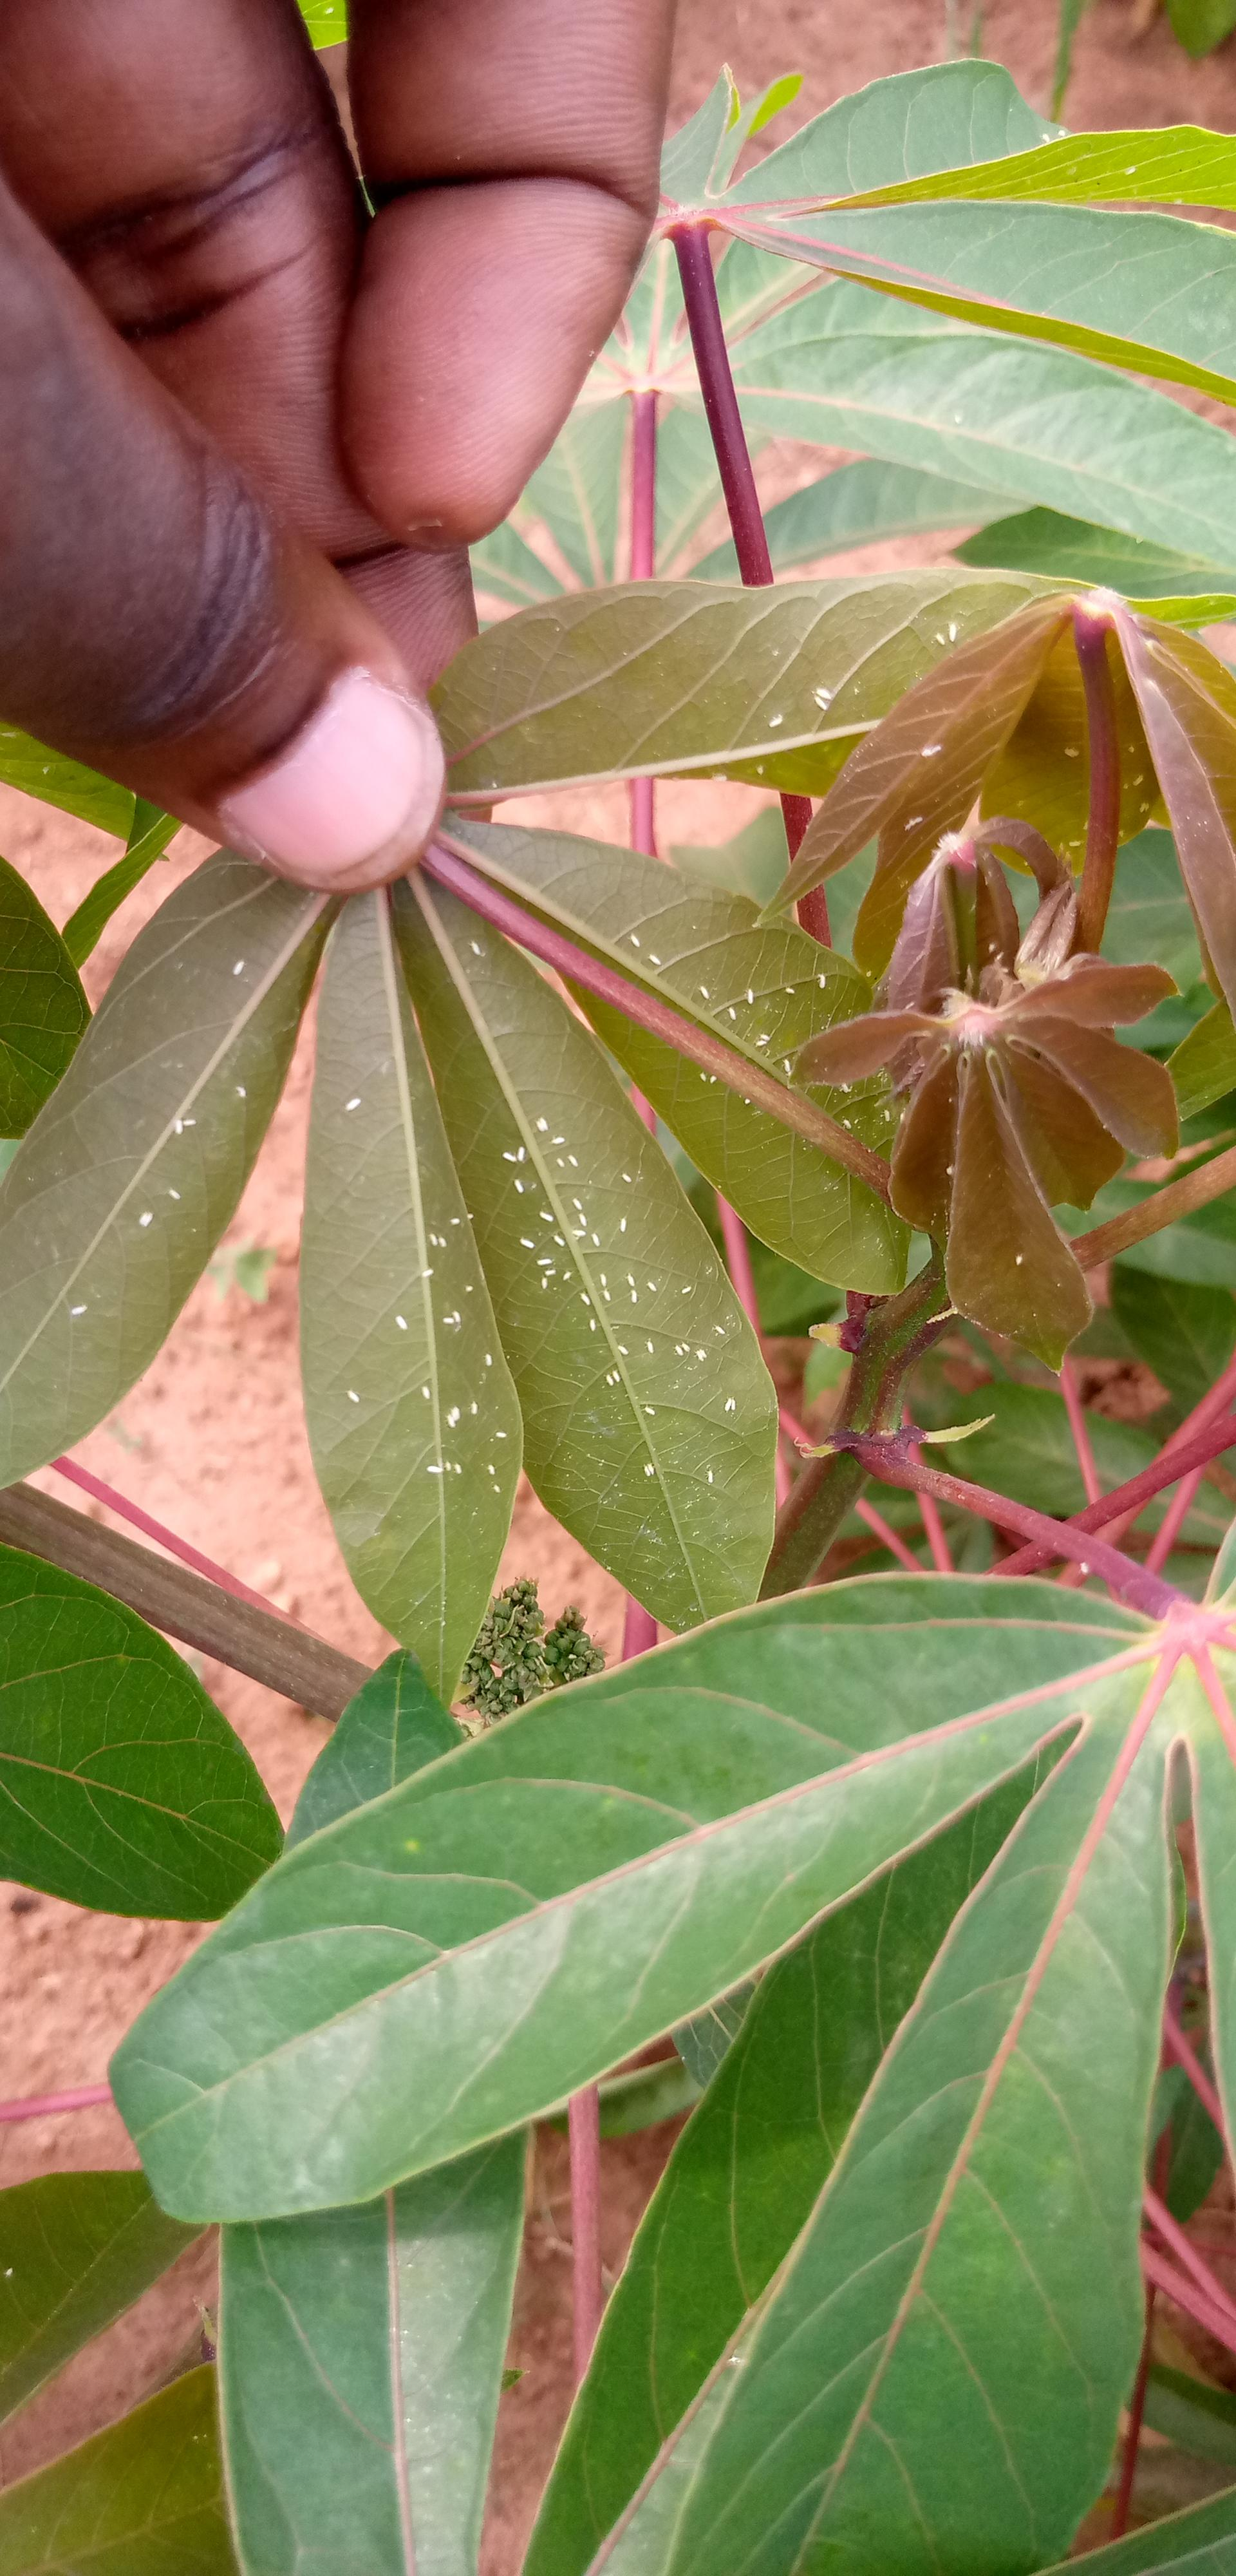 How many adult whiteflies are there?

83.